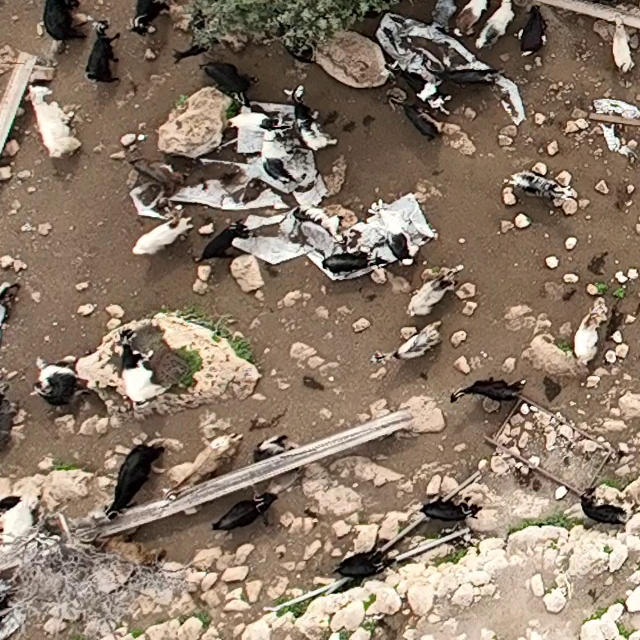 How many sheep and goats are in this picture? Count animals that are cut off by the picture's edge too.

42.